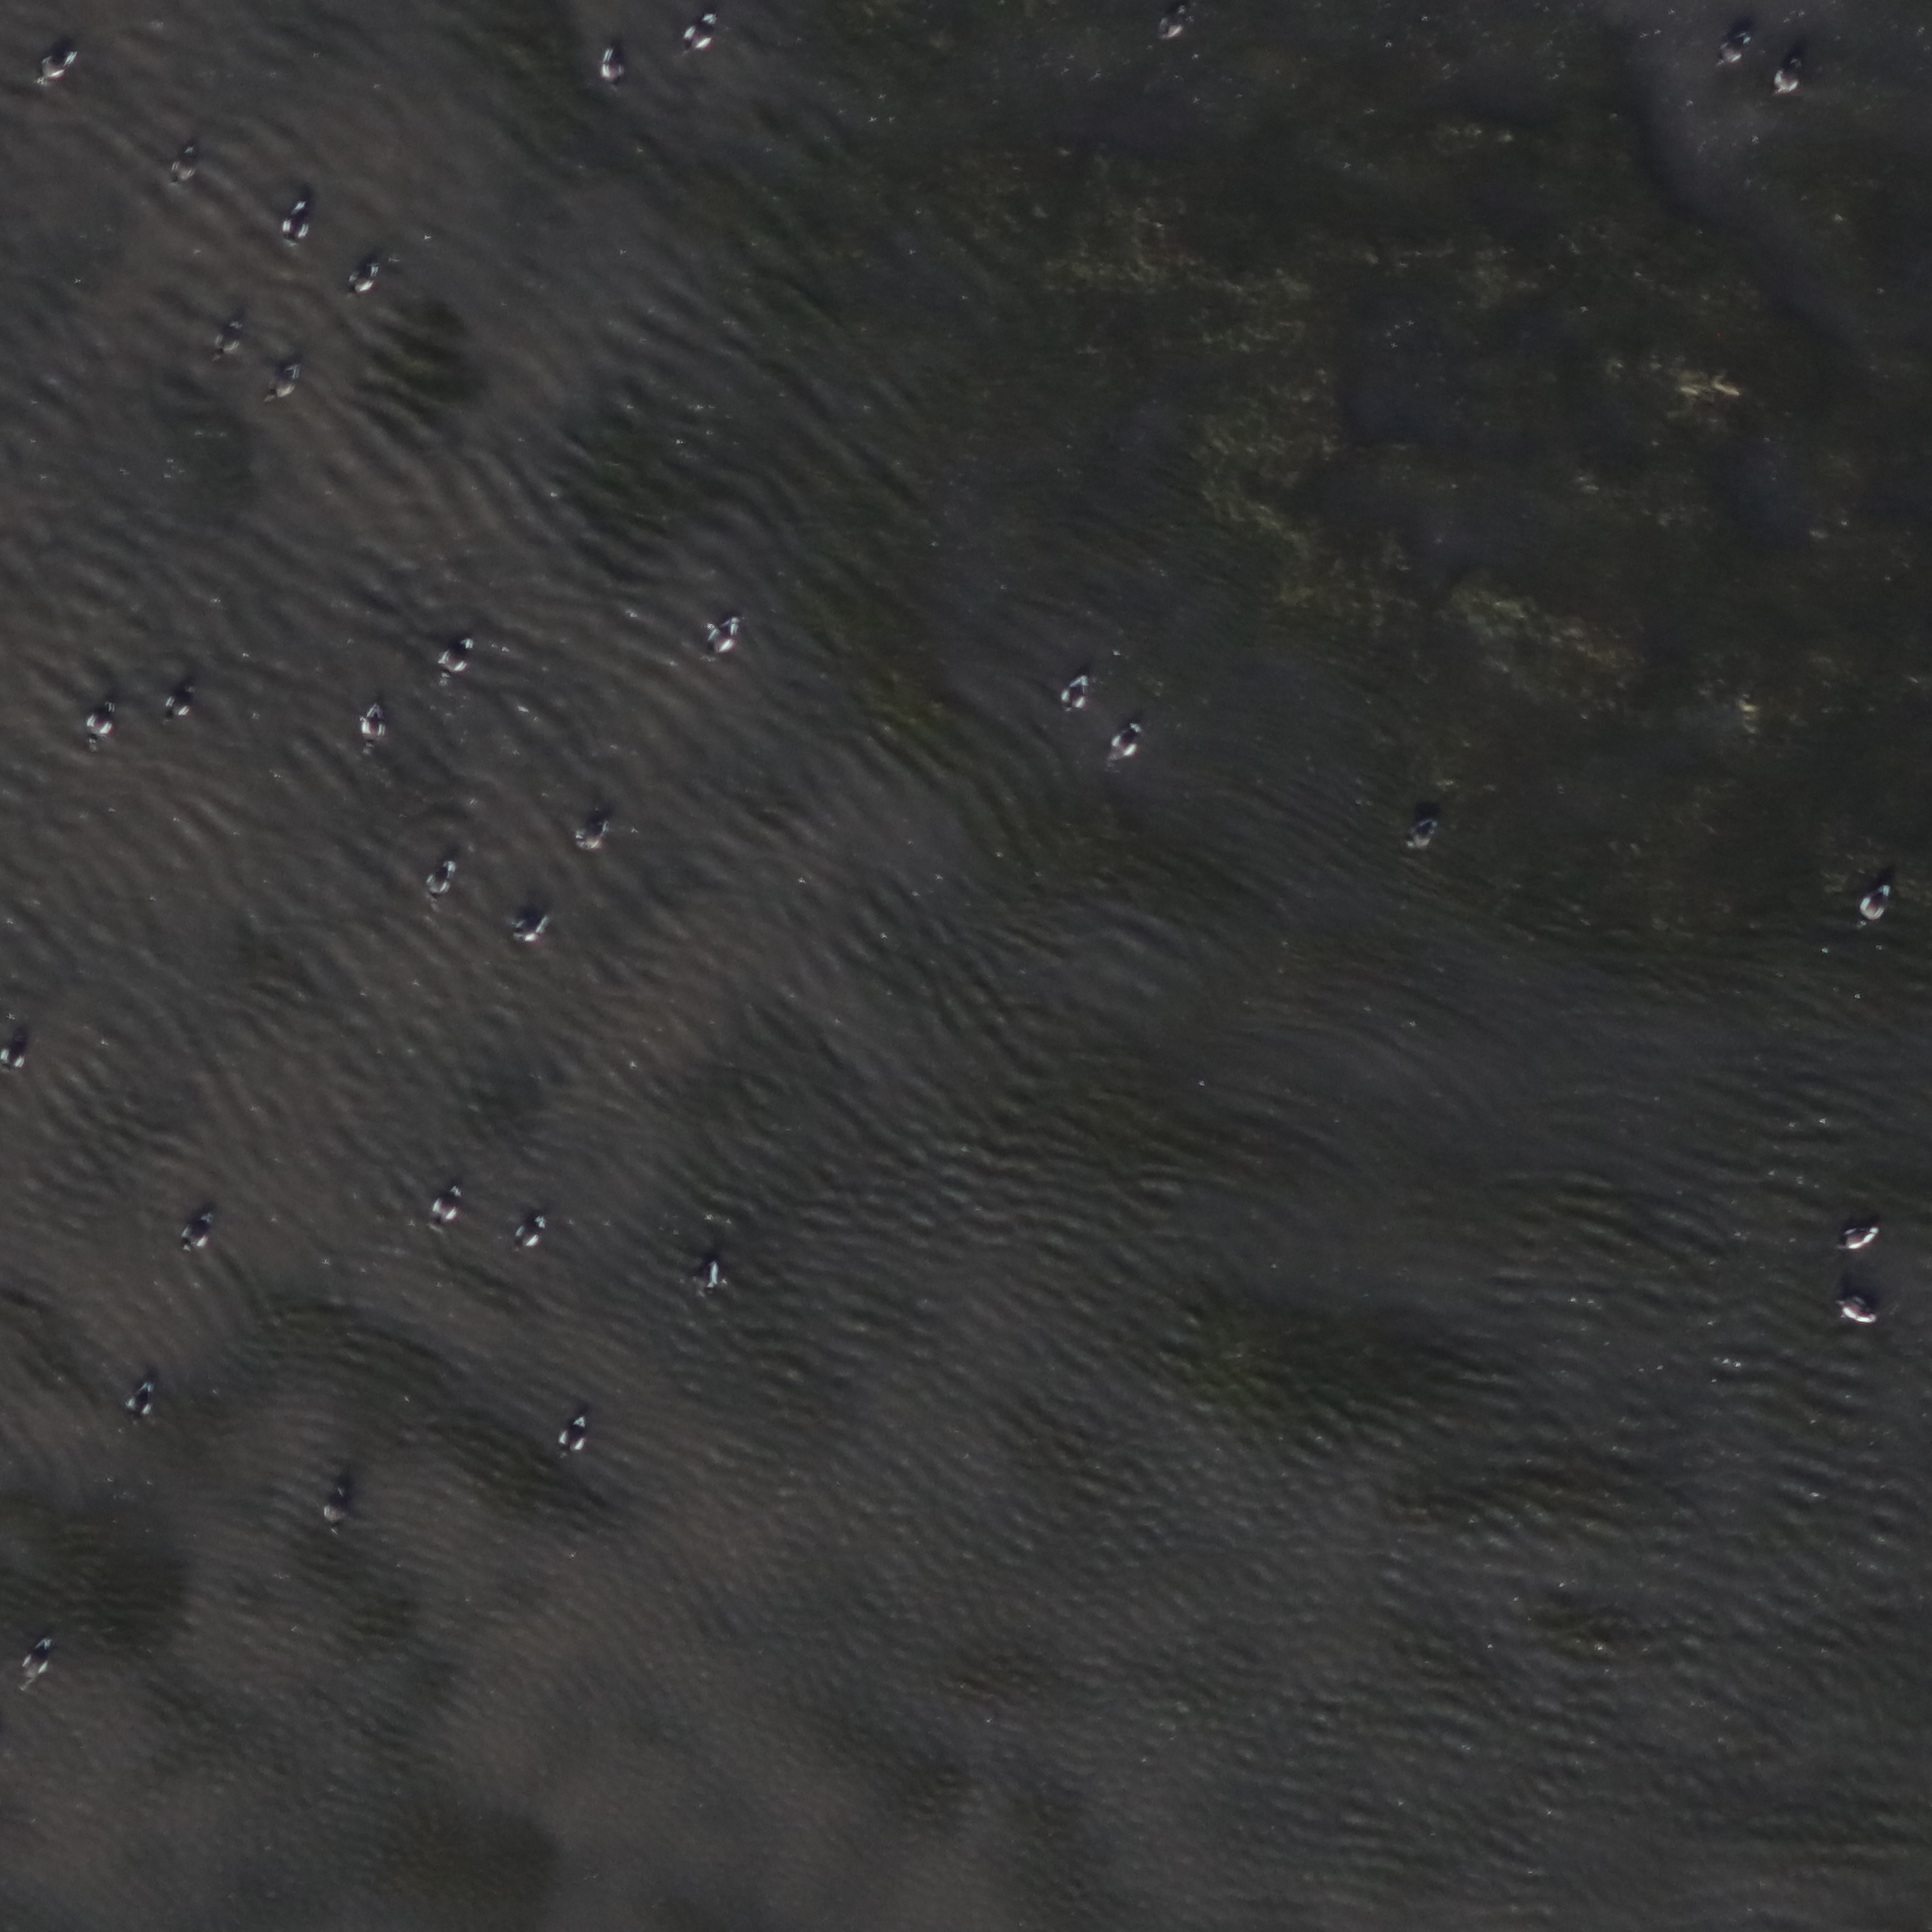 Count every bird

34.